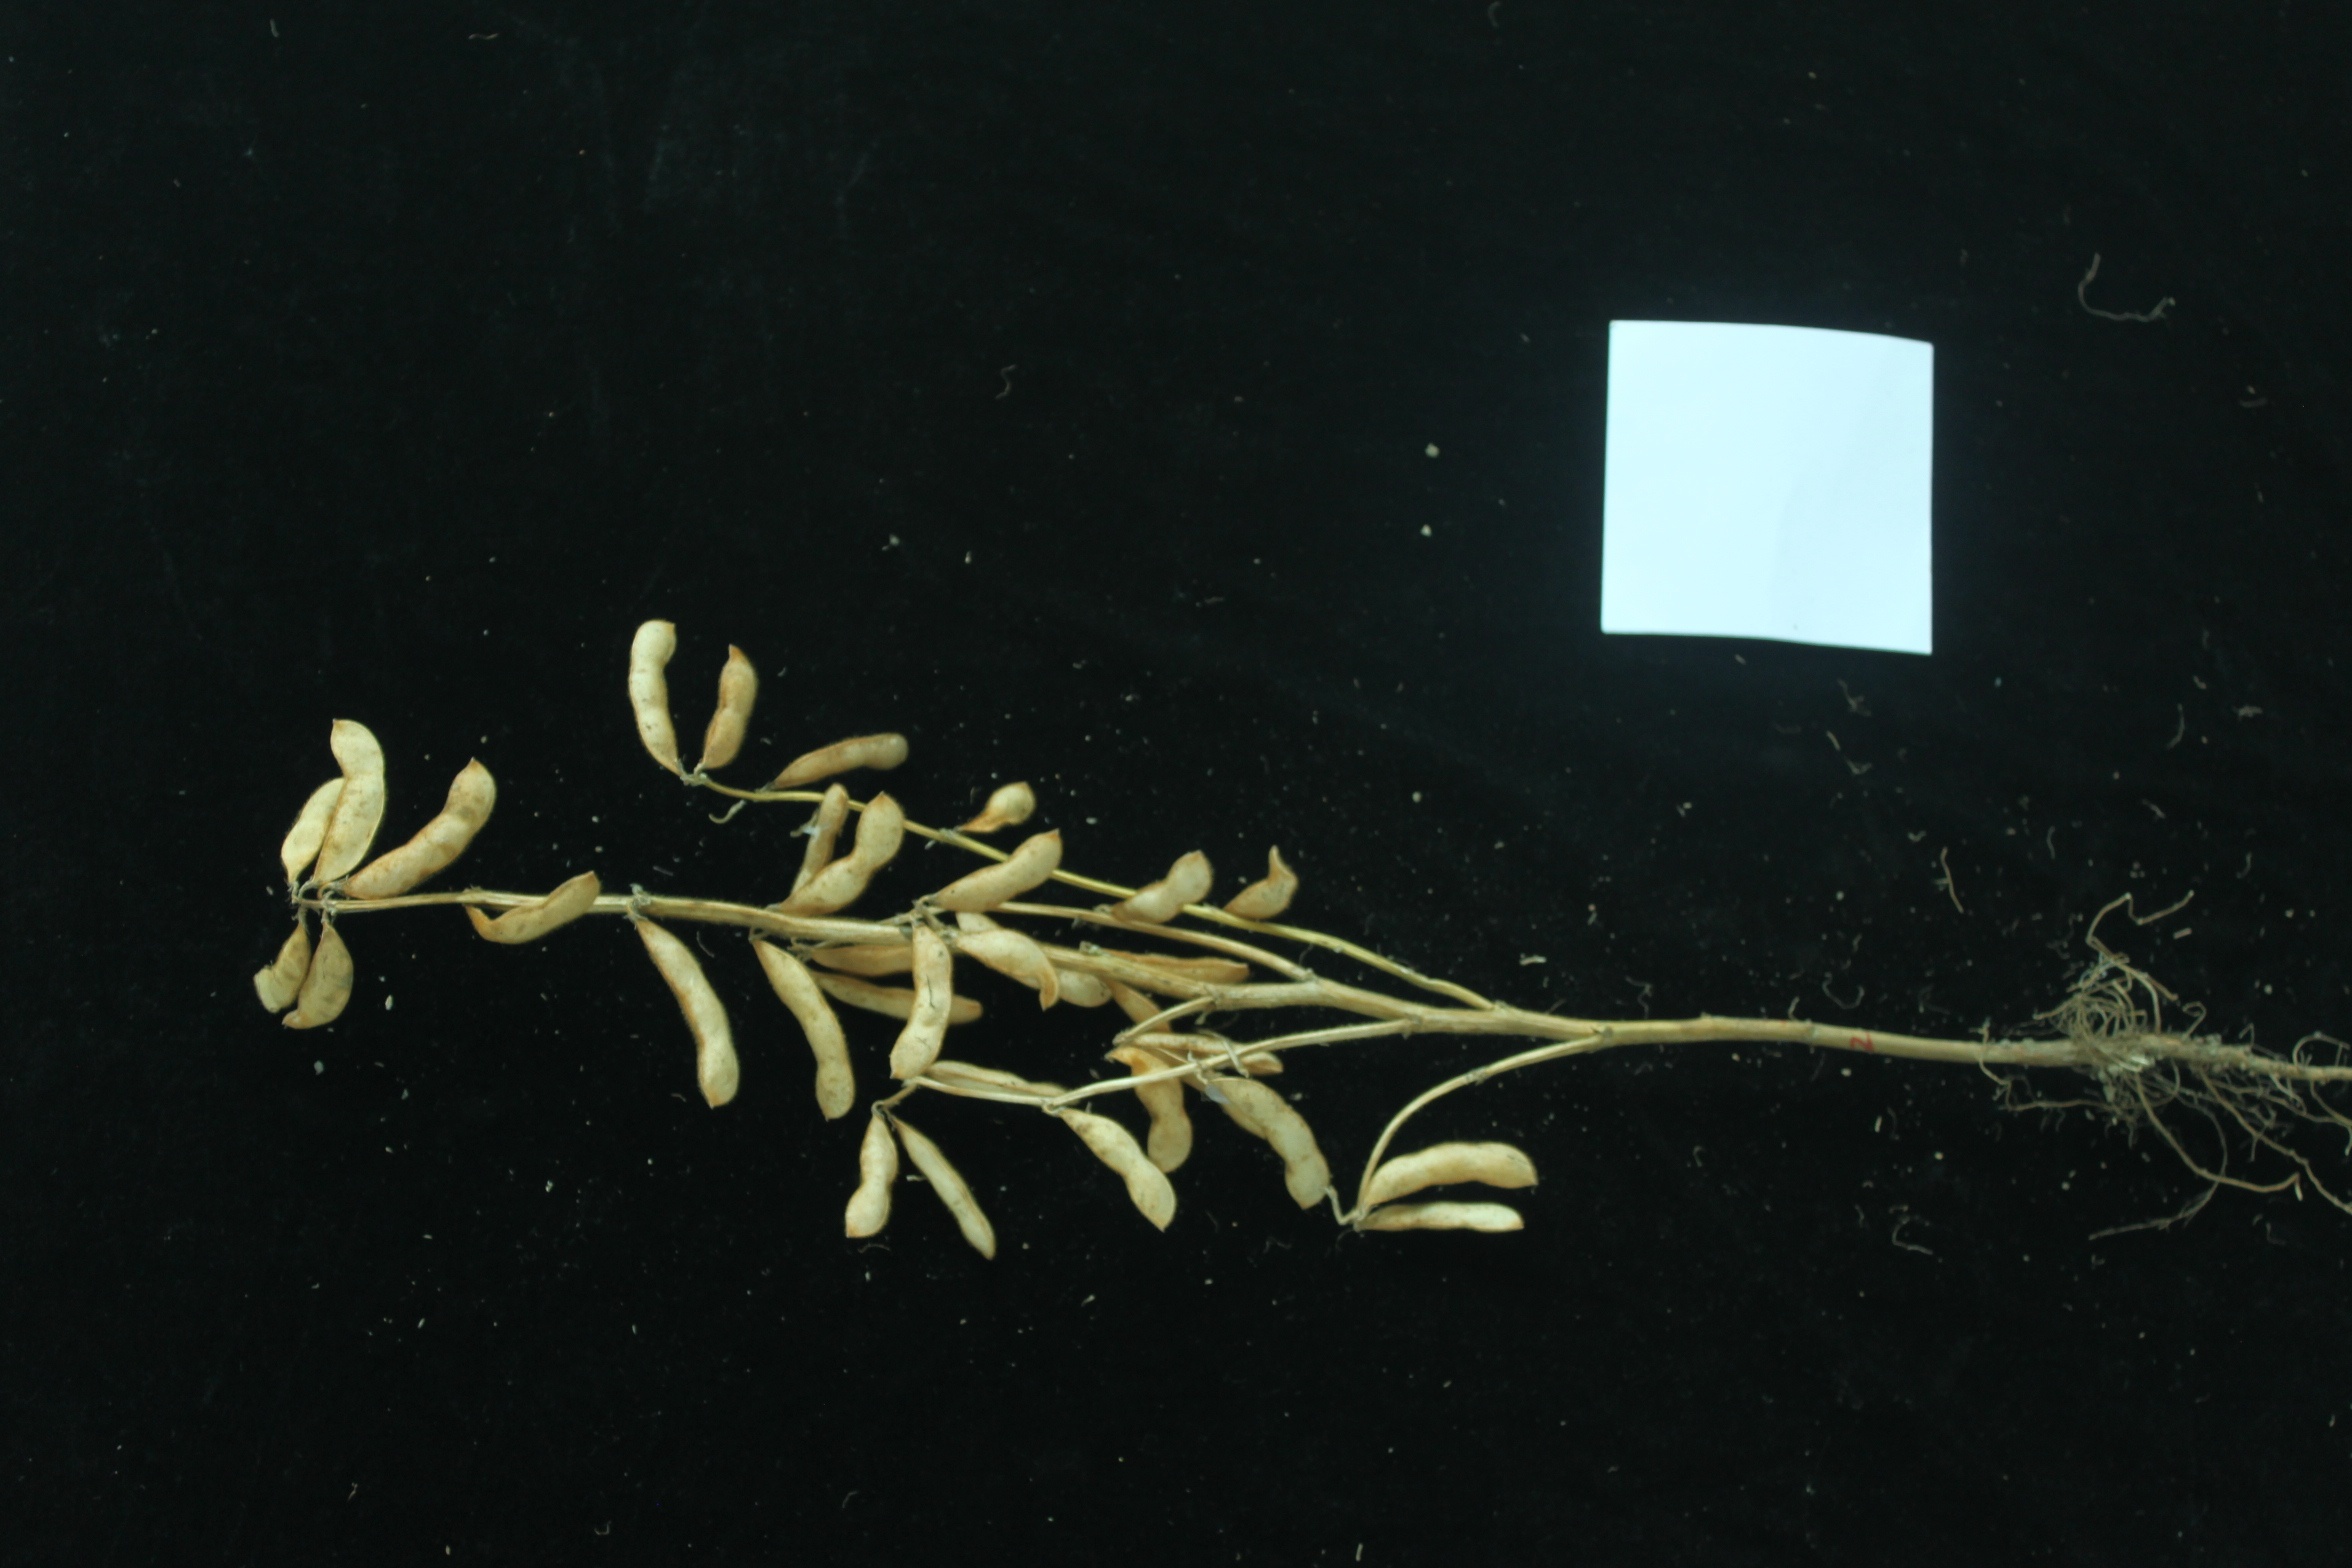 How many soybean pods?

33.